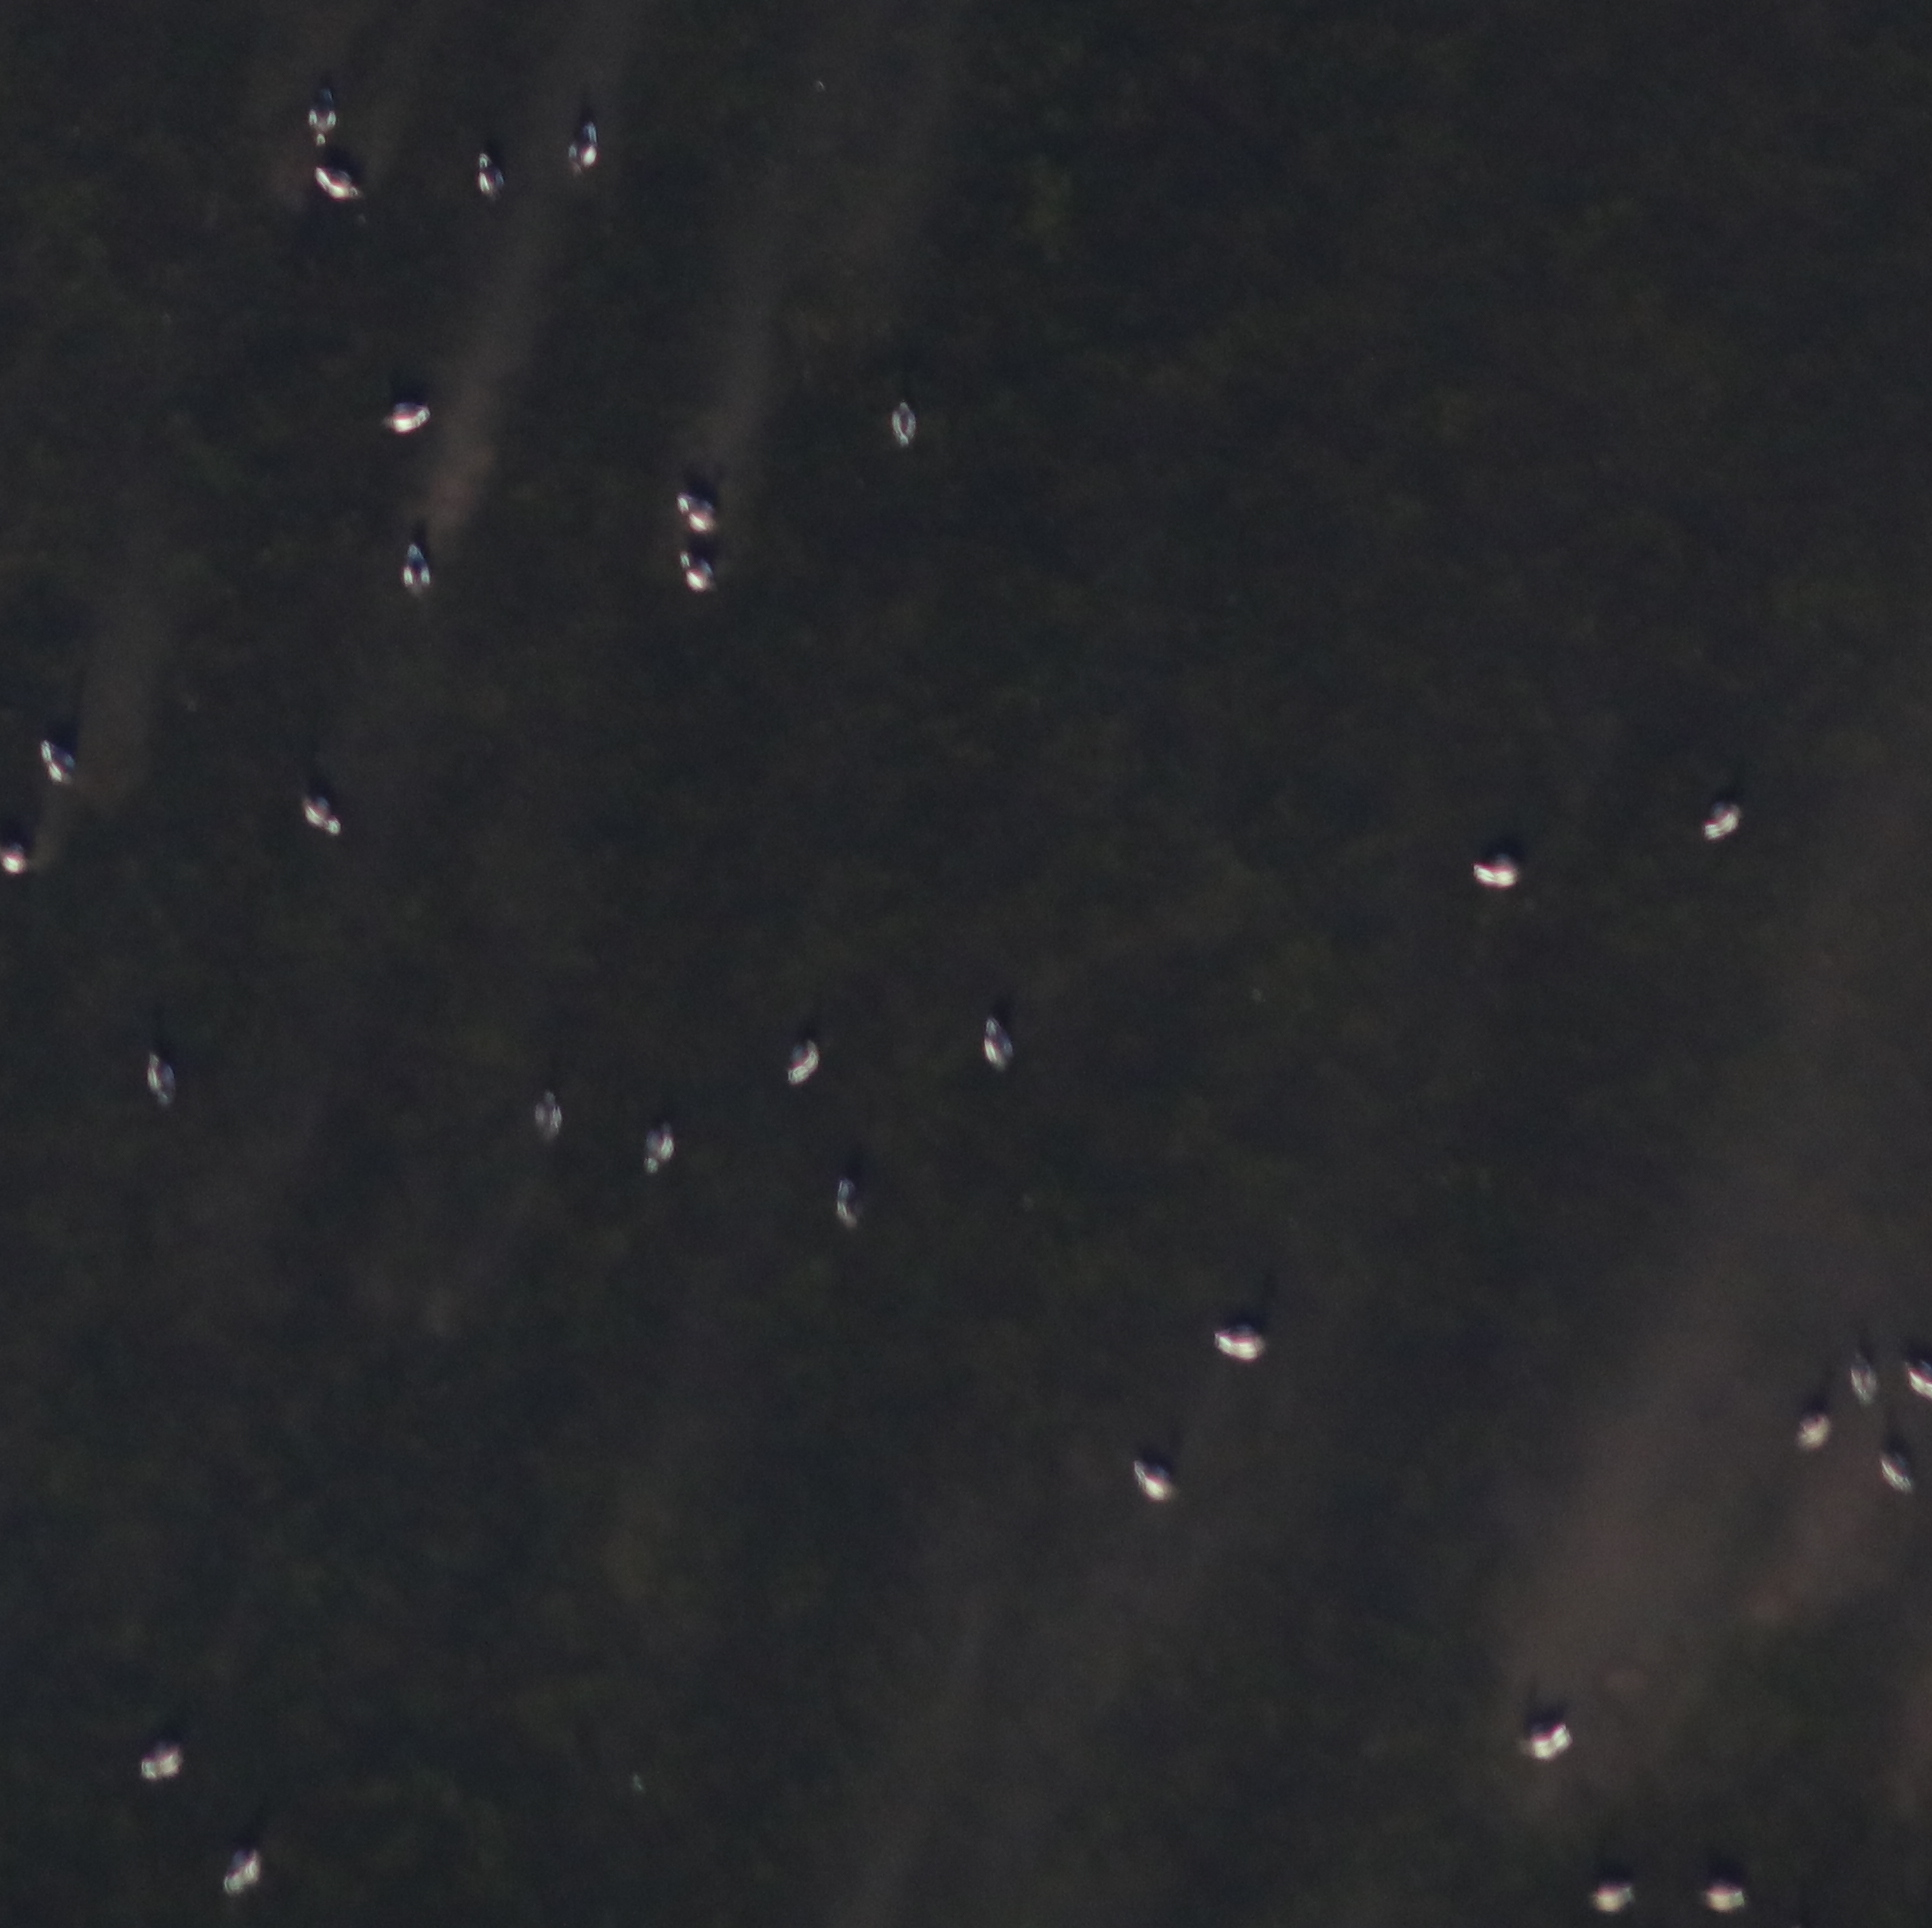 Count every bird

31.